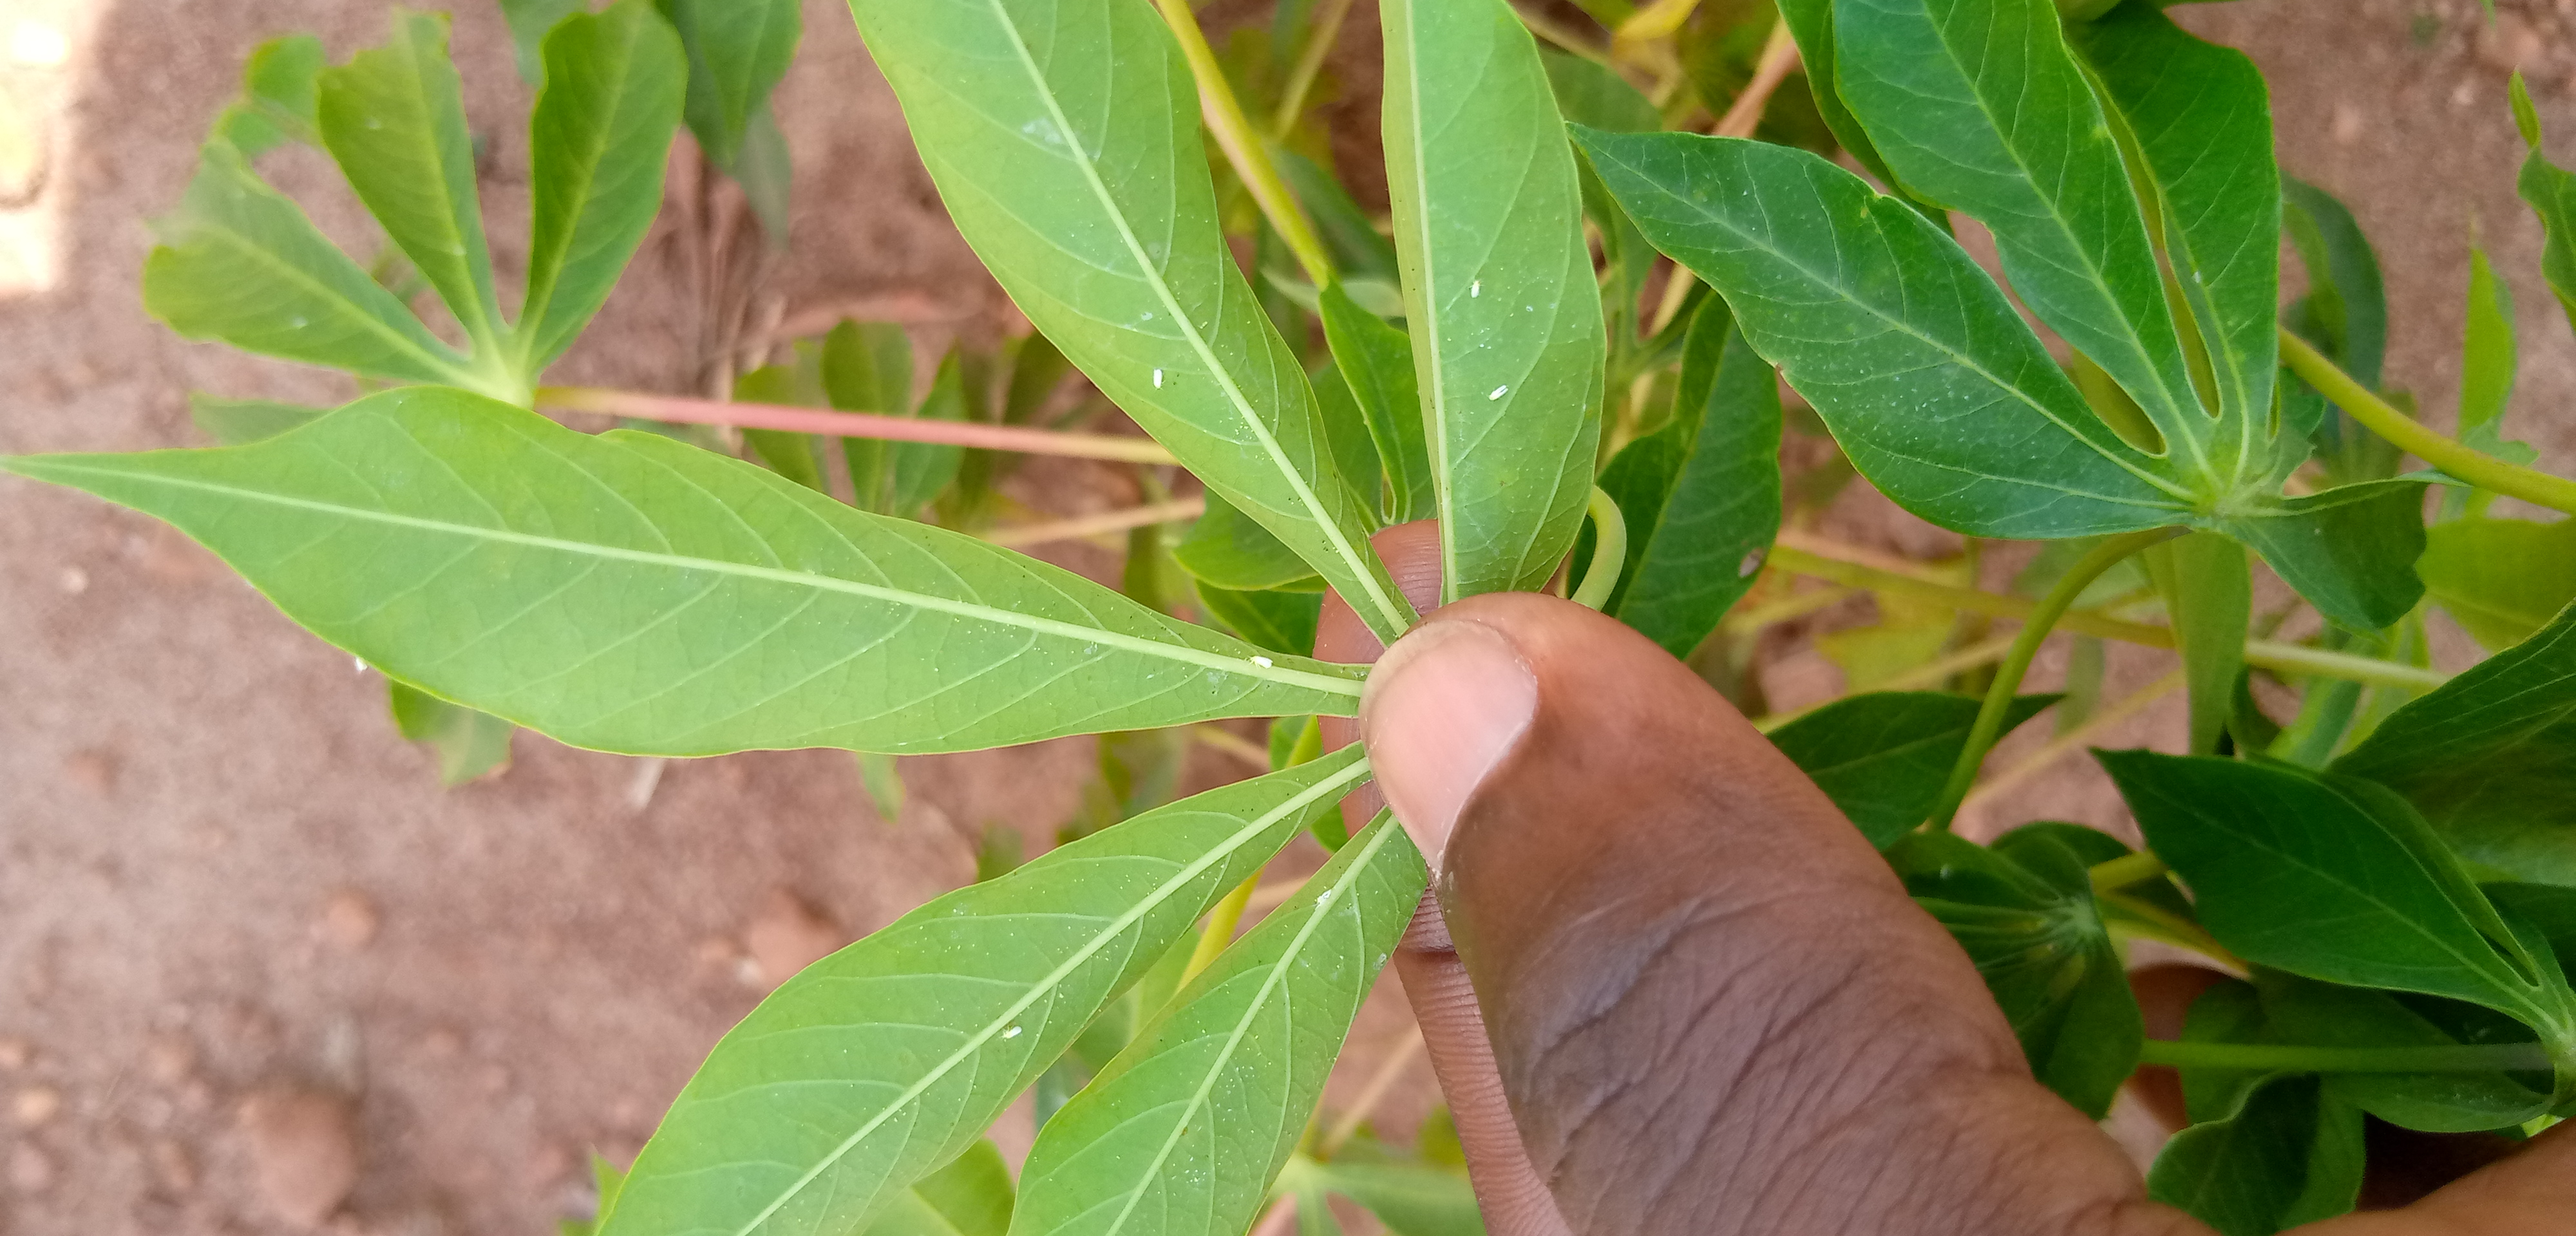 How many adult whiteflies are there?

7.